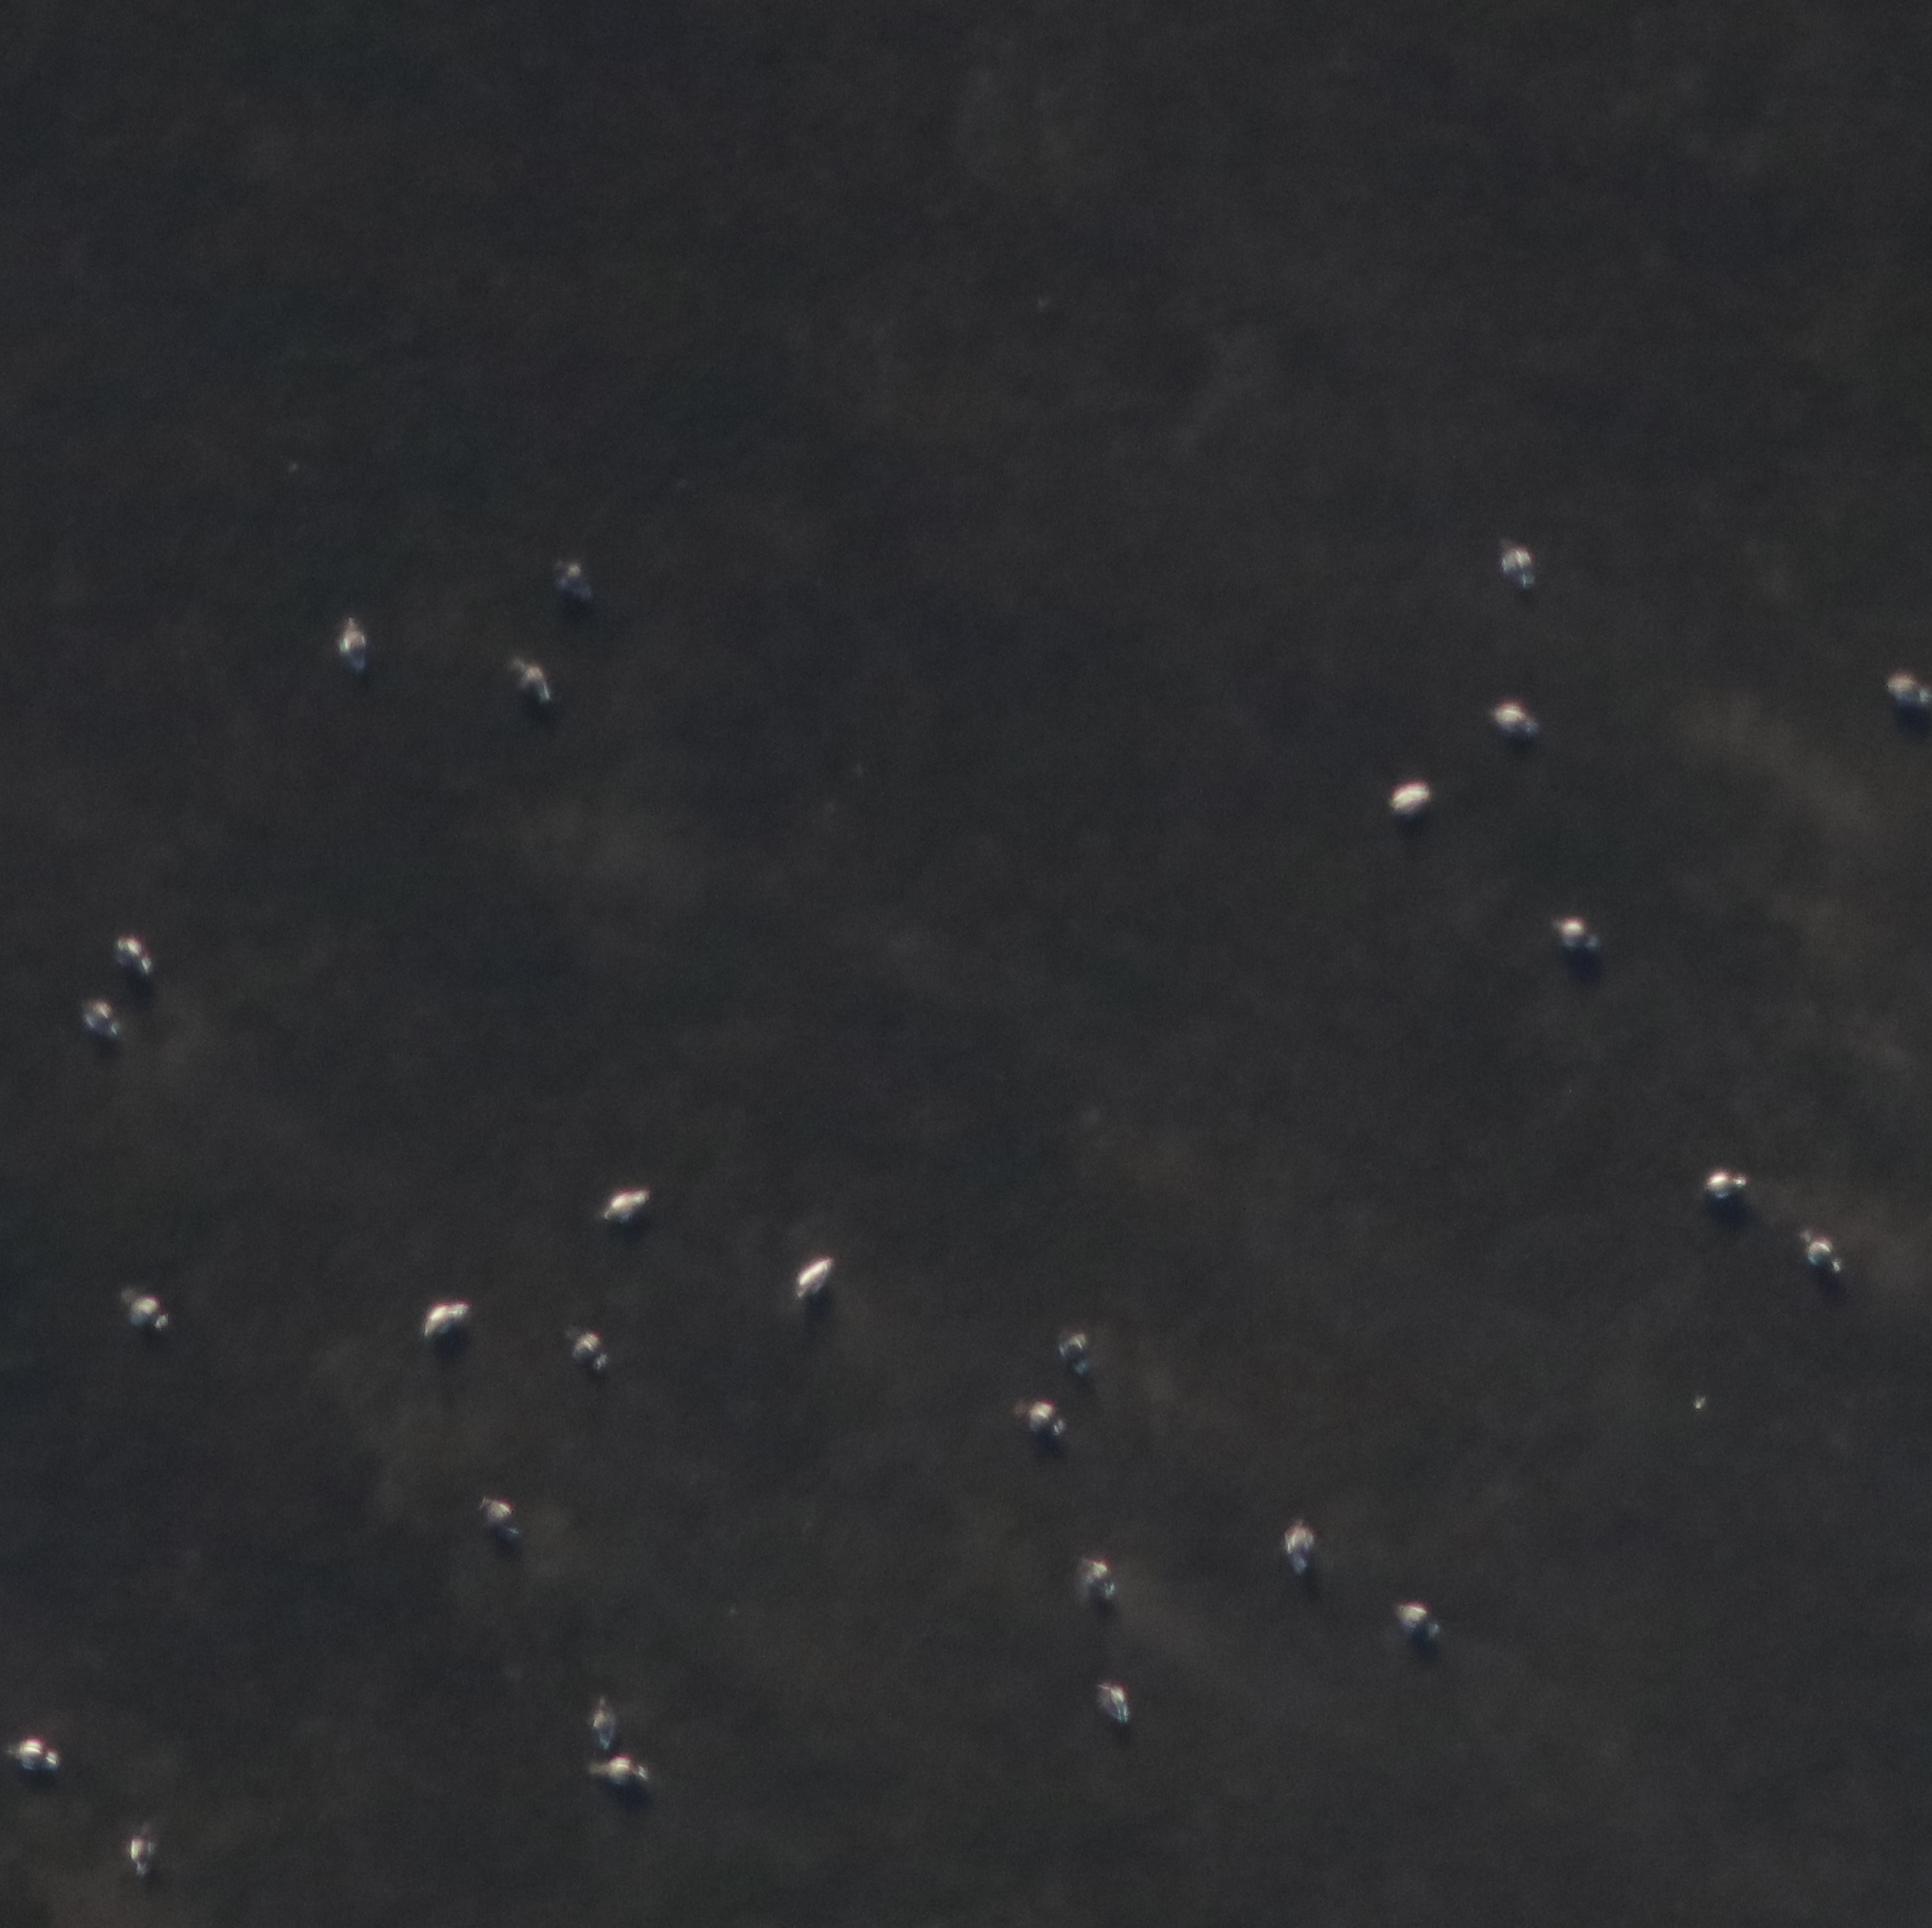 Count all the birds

28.